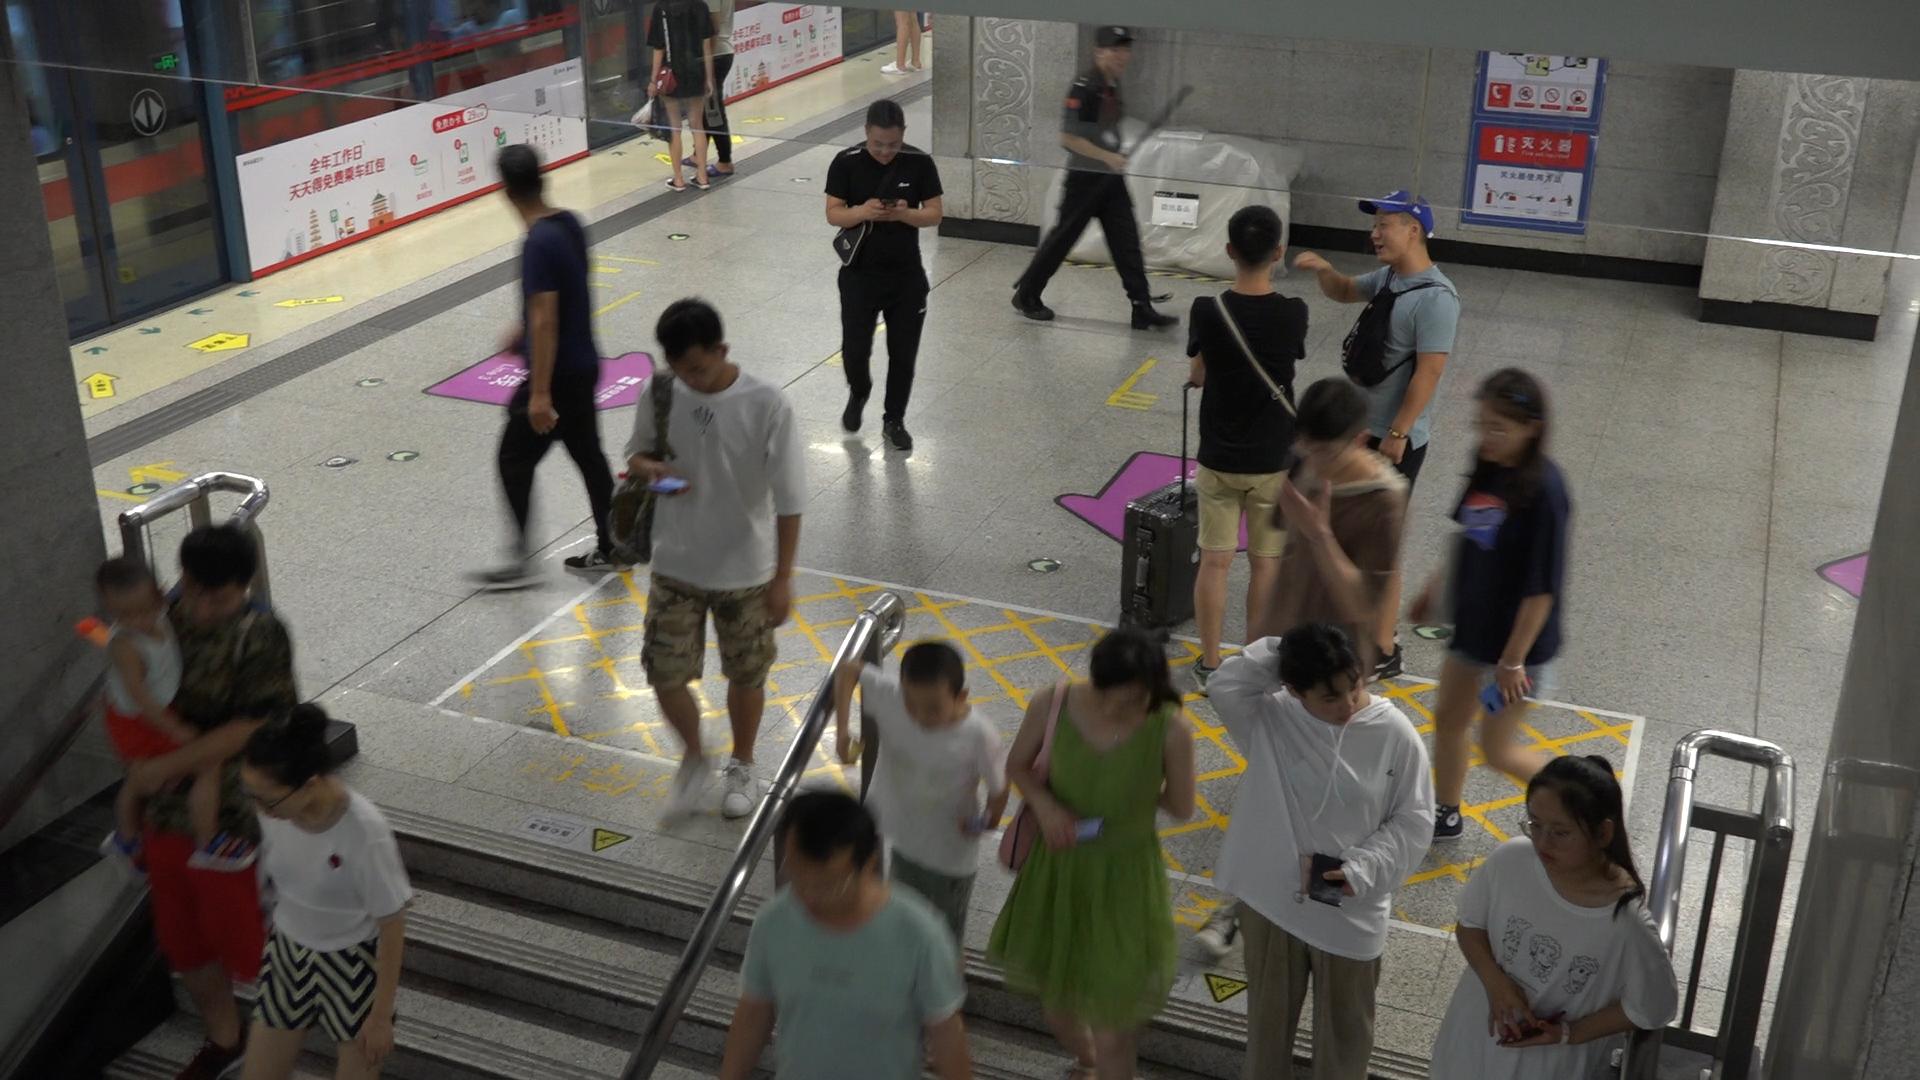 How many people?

16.